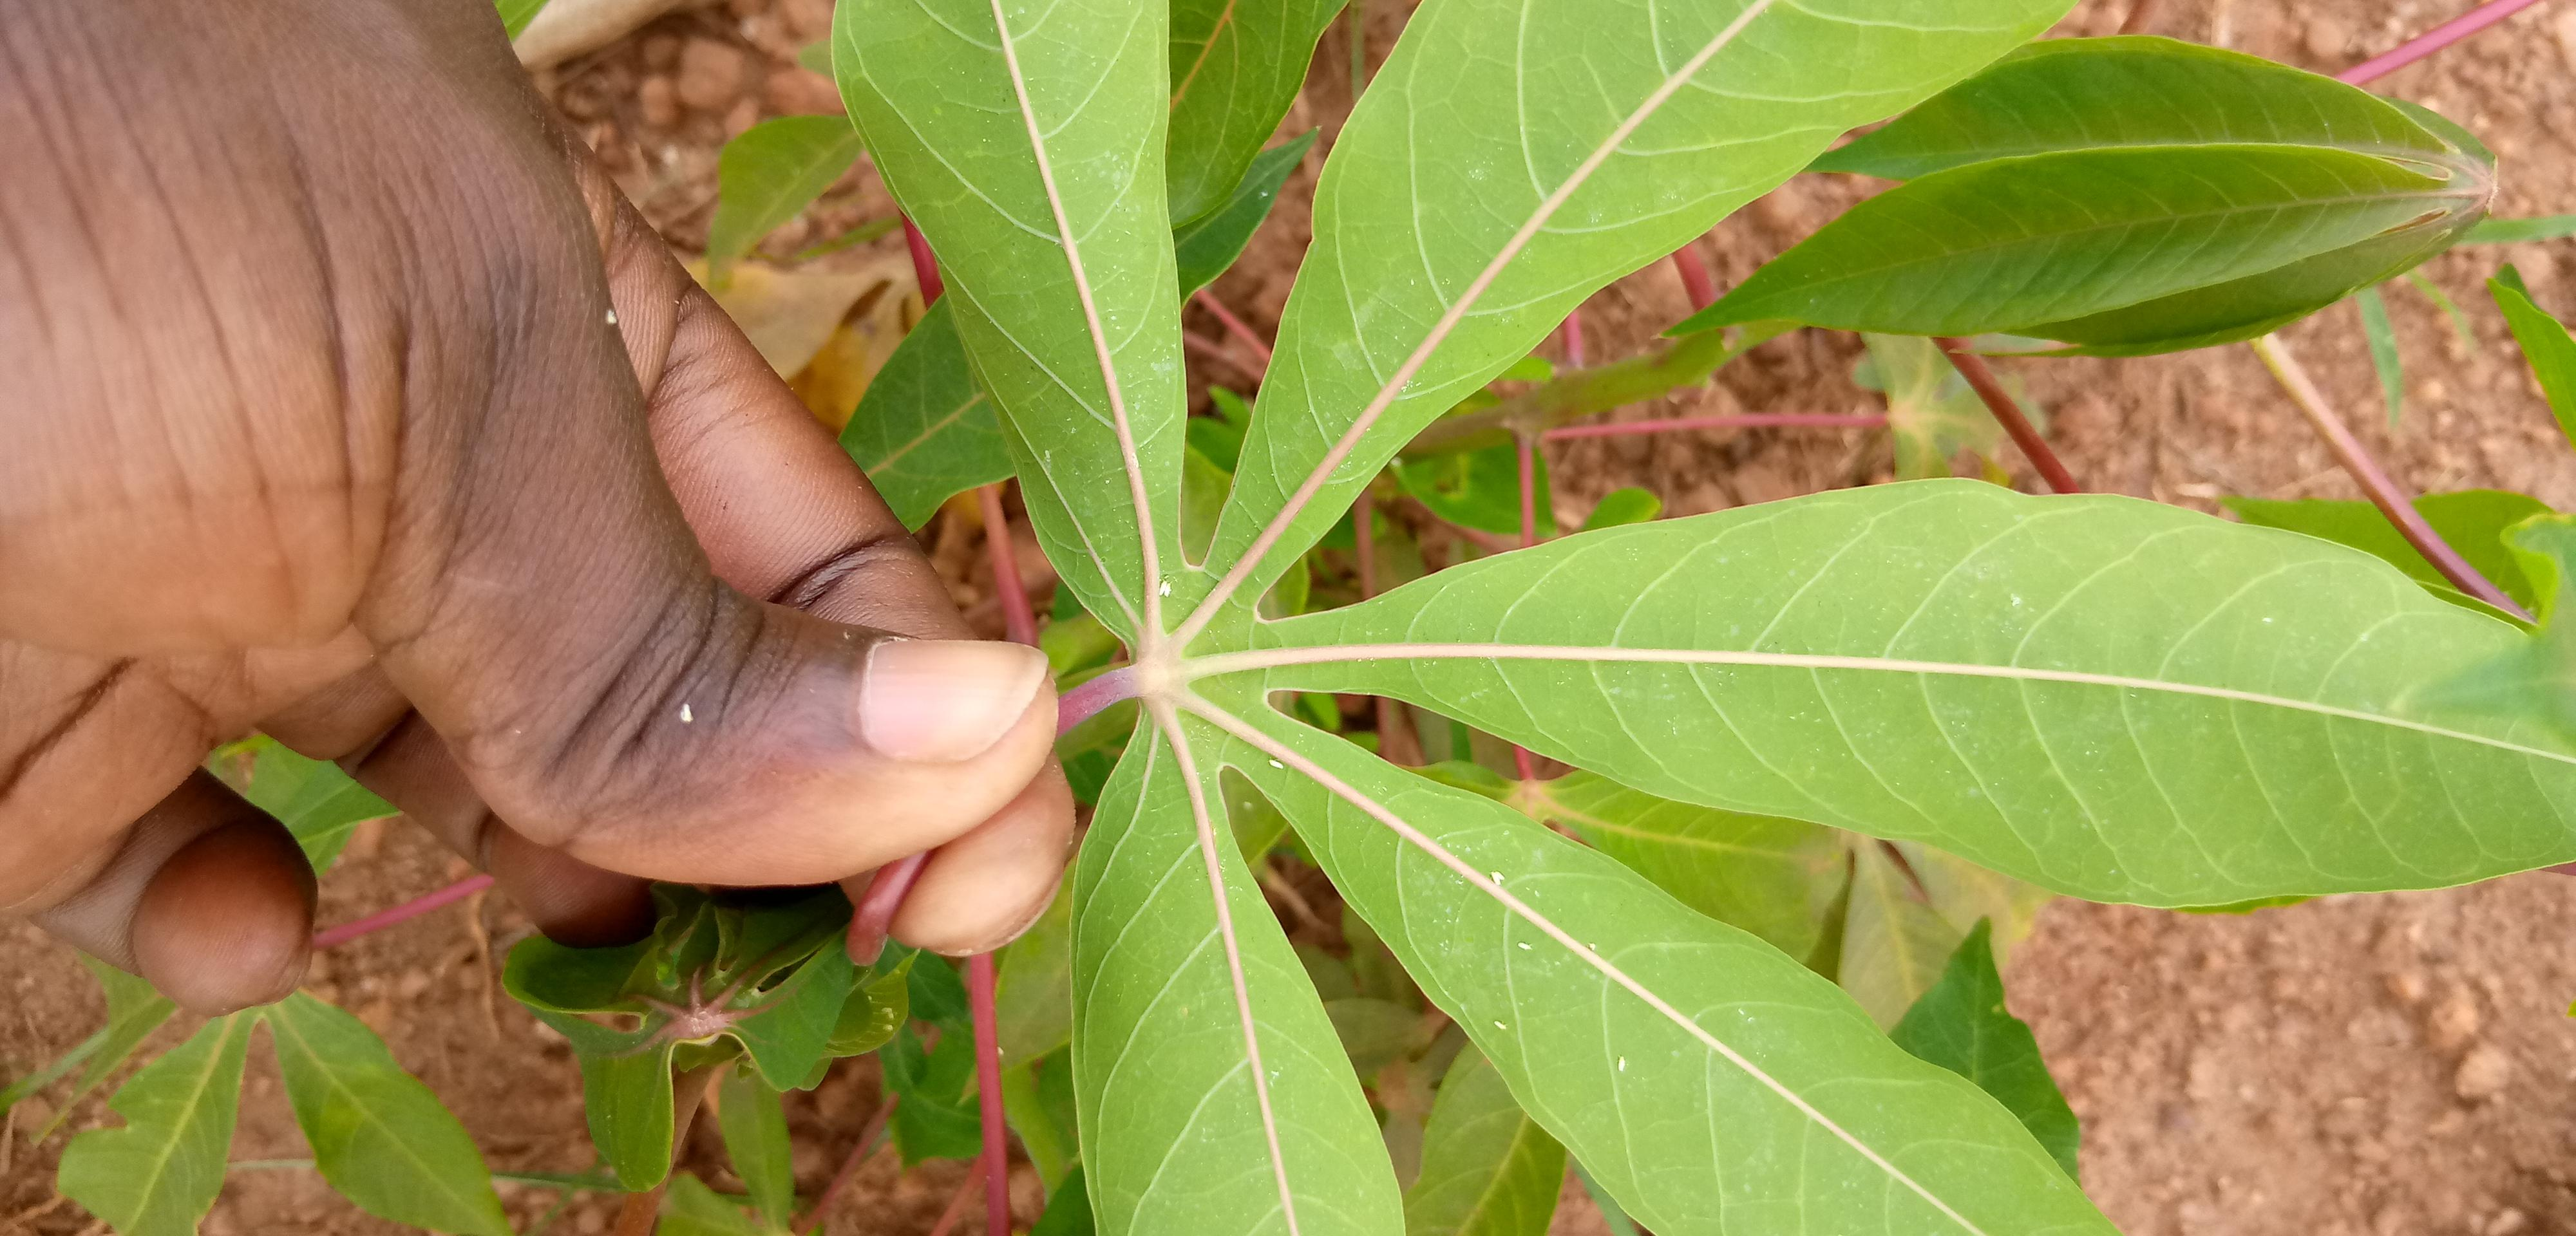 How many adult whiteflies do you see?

8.